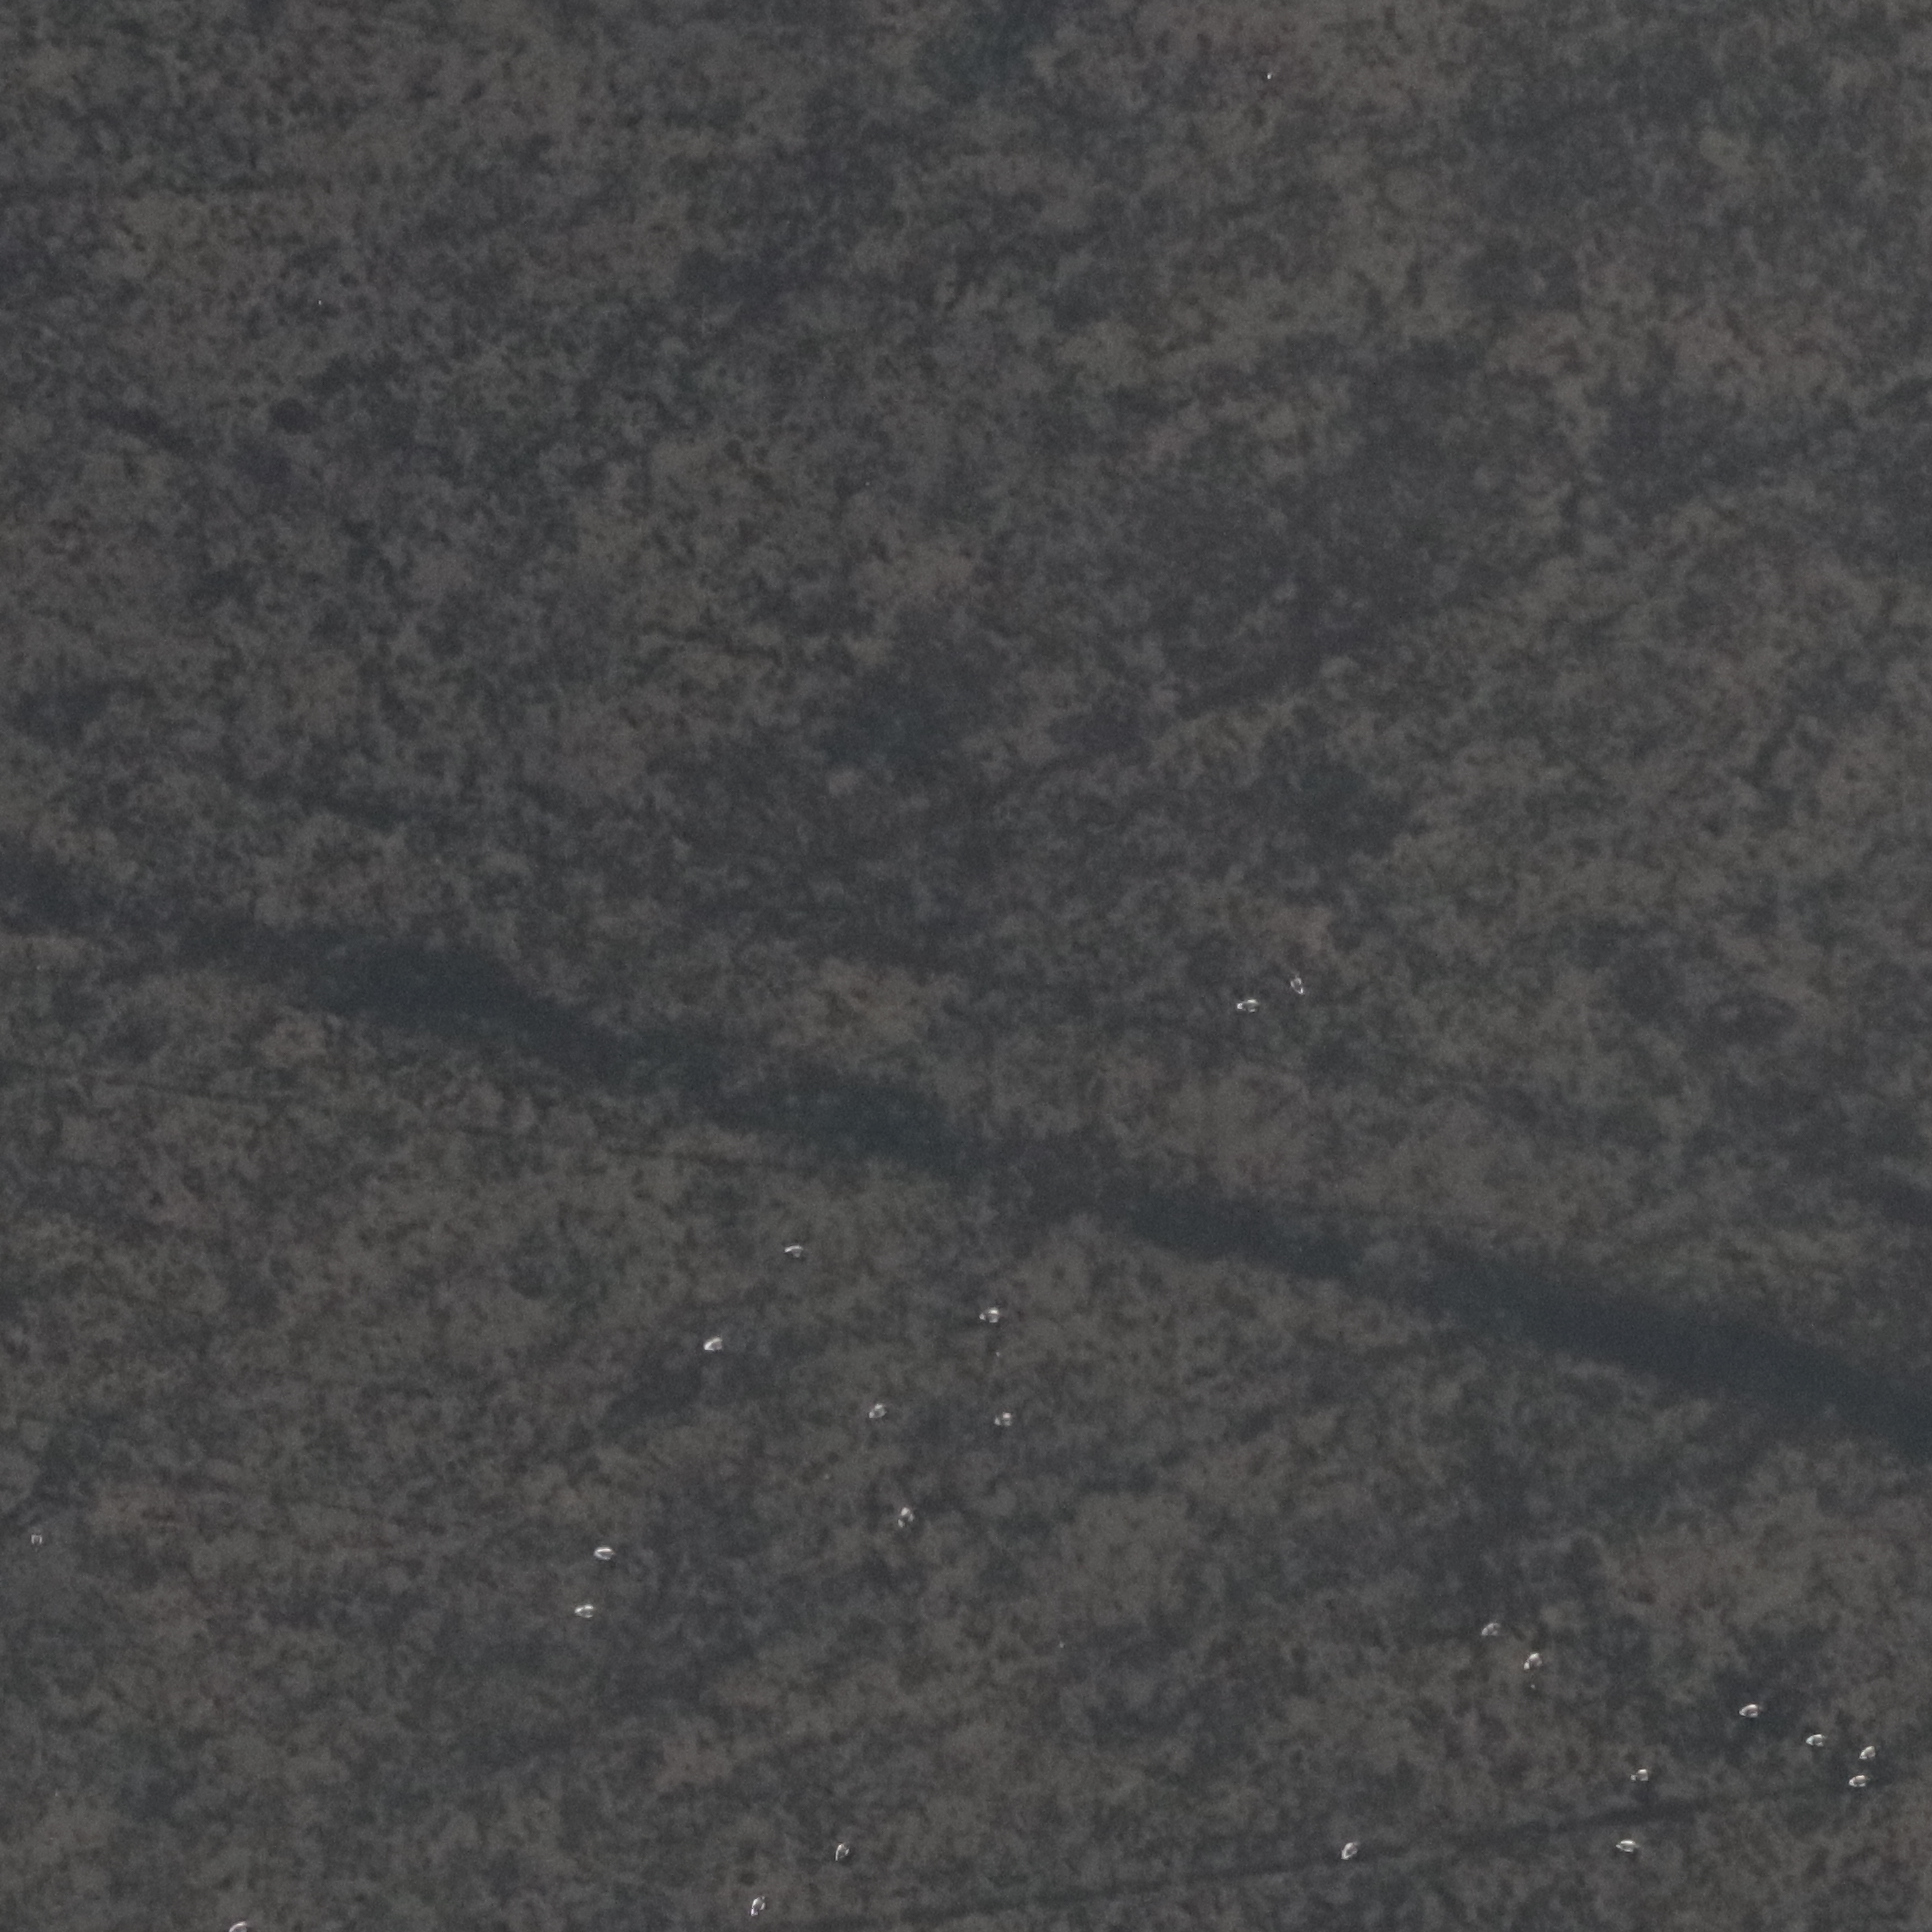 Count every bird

23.